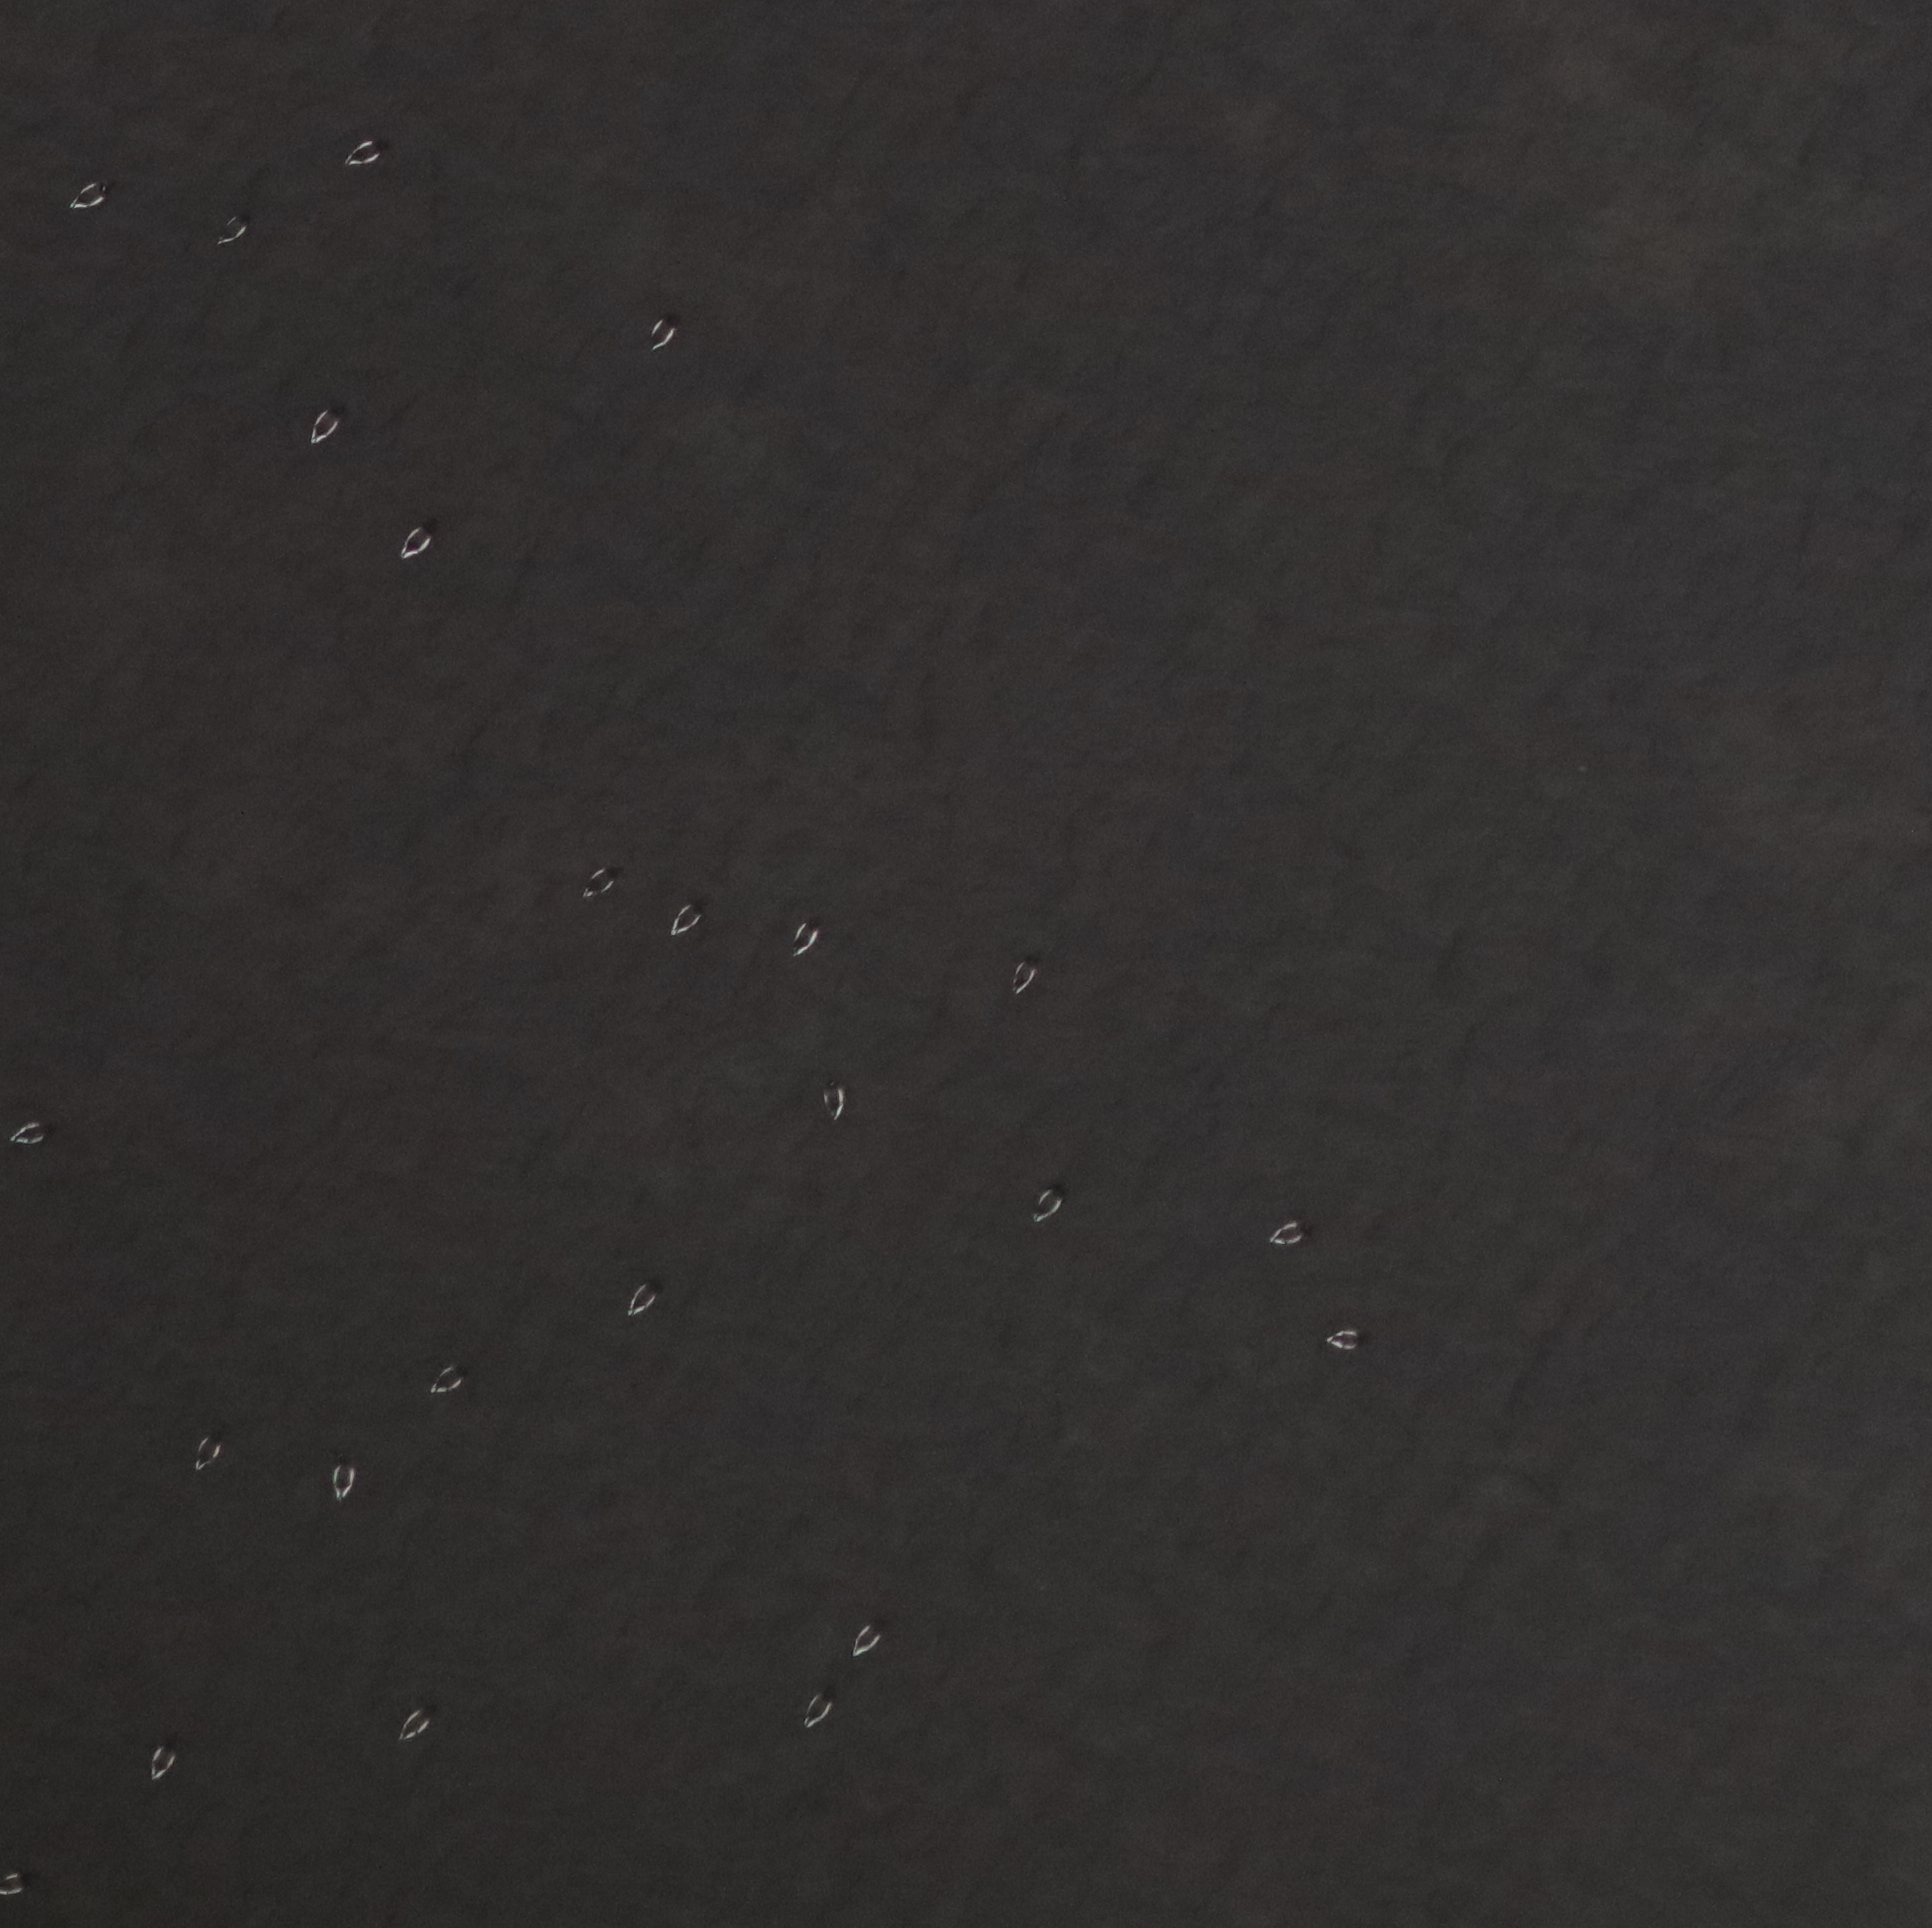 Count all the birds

24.